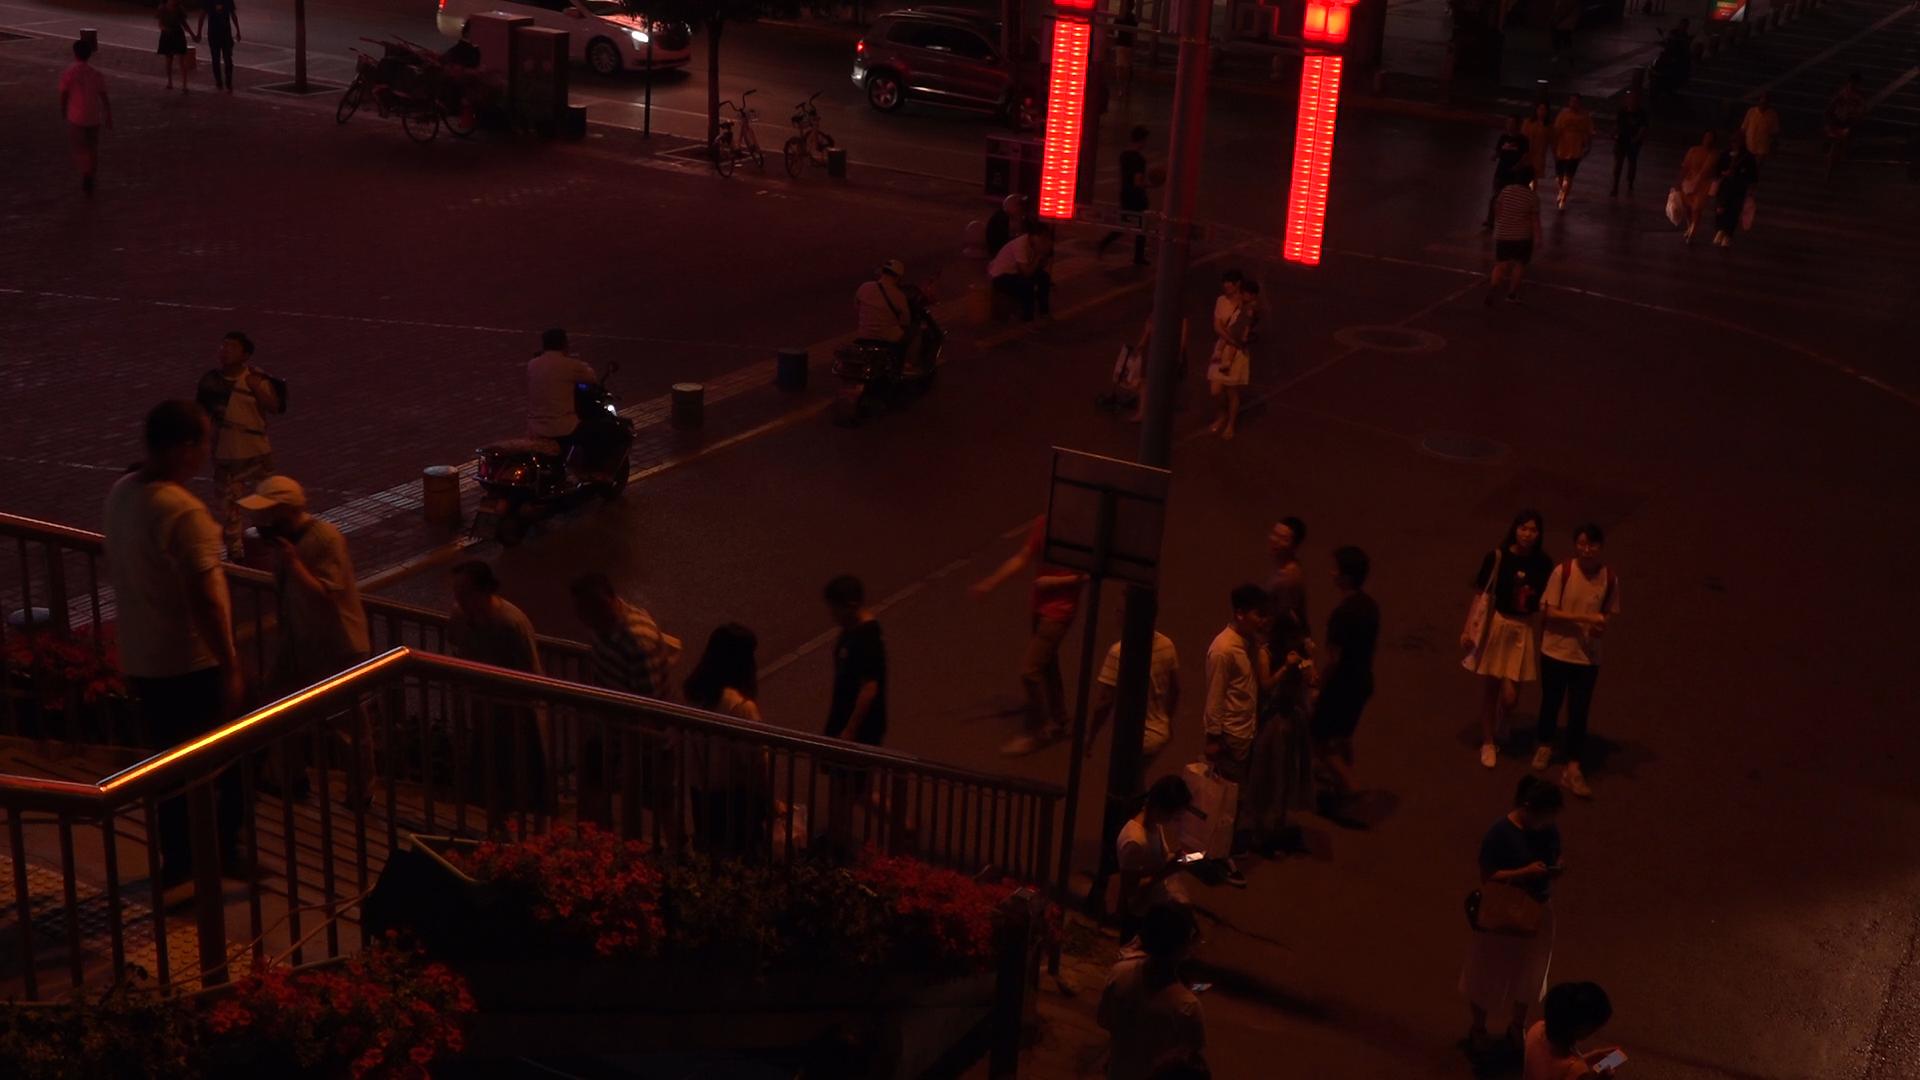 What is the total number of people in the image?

36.